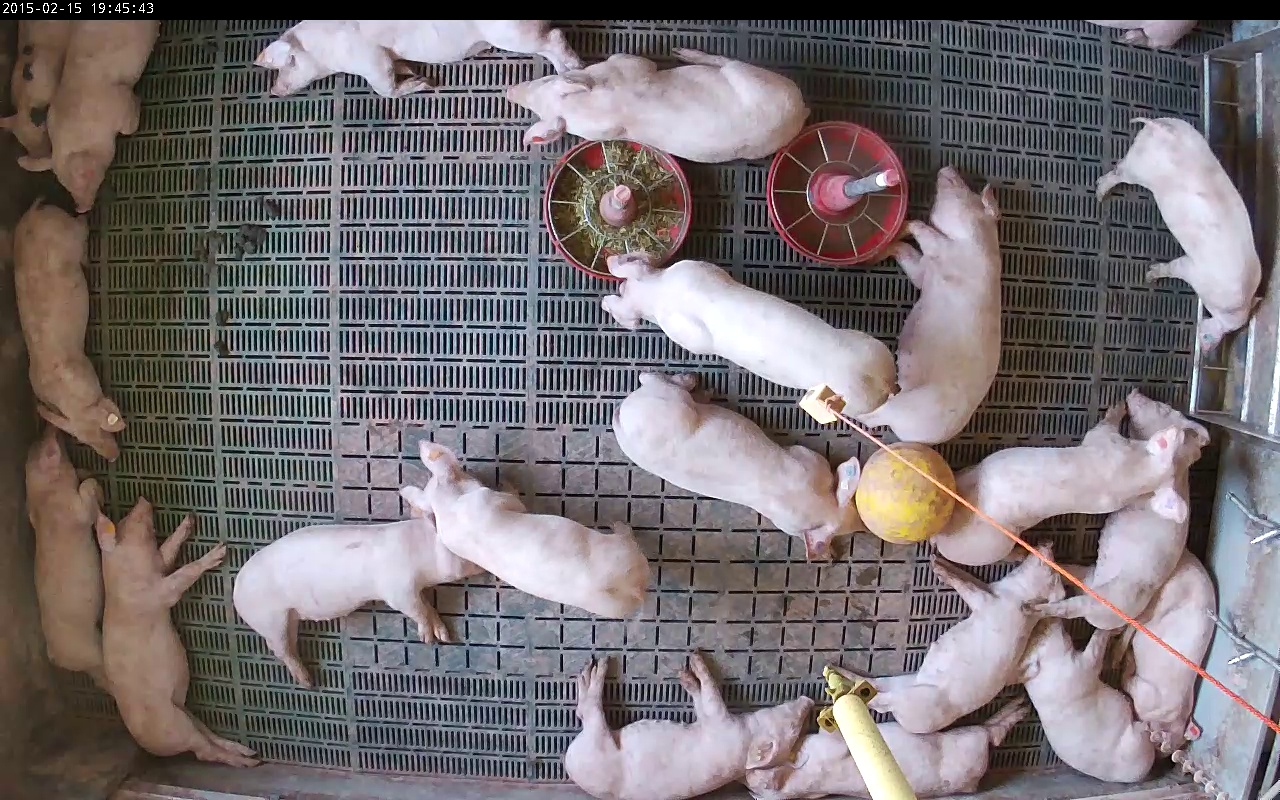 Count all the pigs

21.